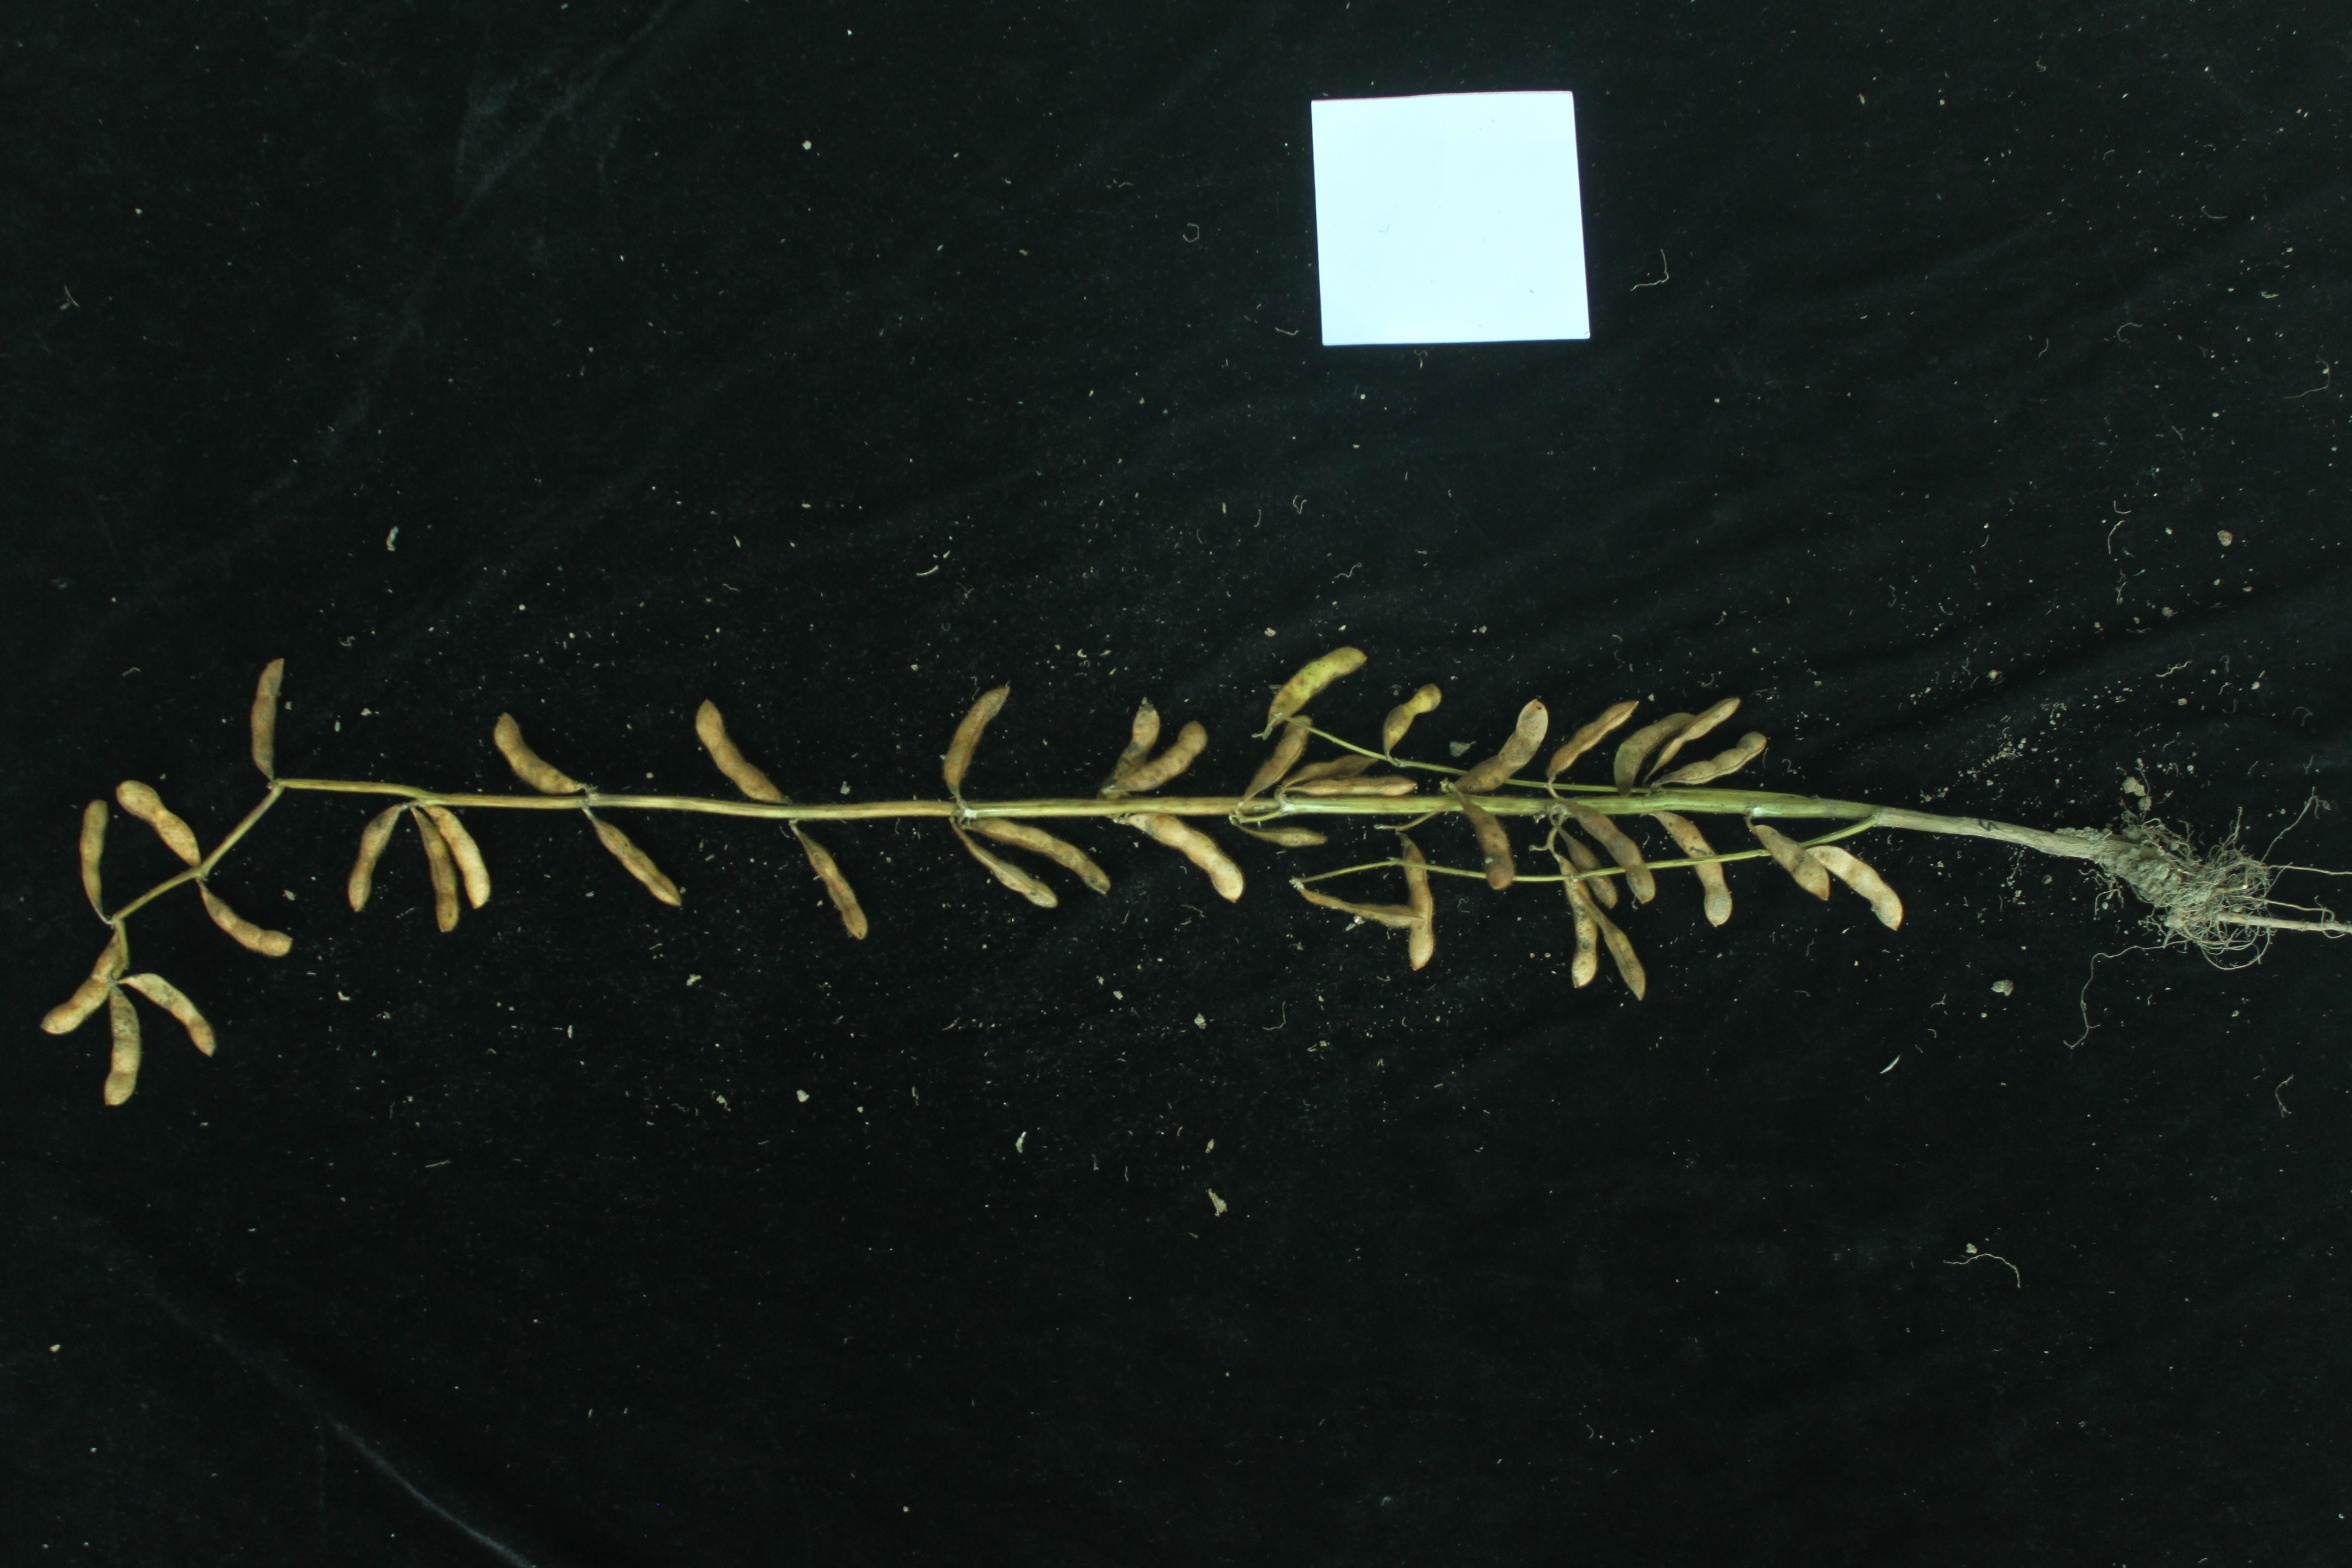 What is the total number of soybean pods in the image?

41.